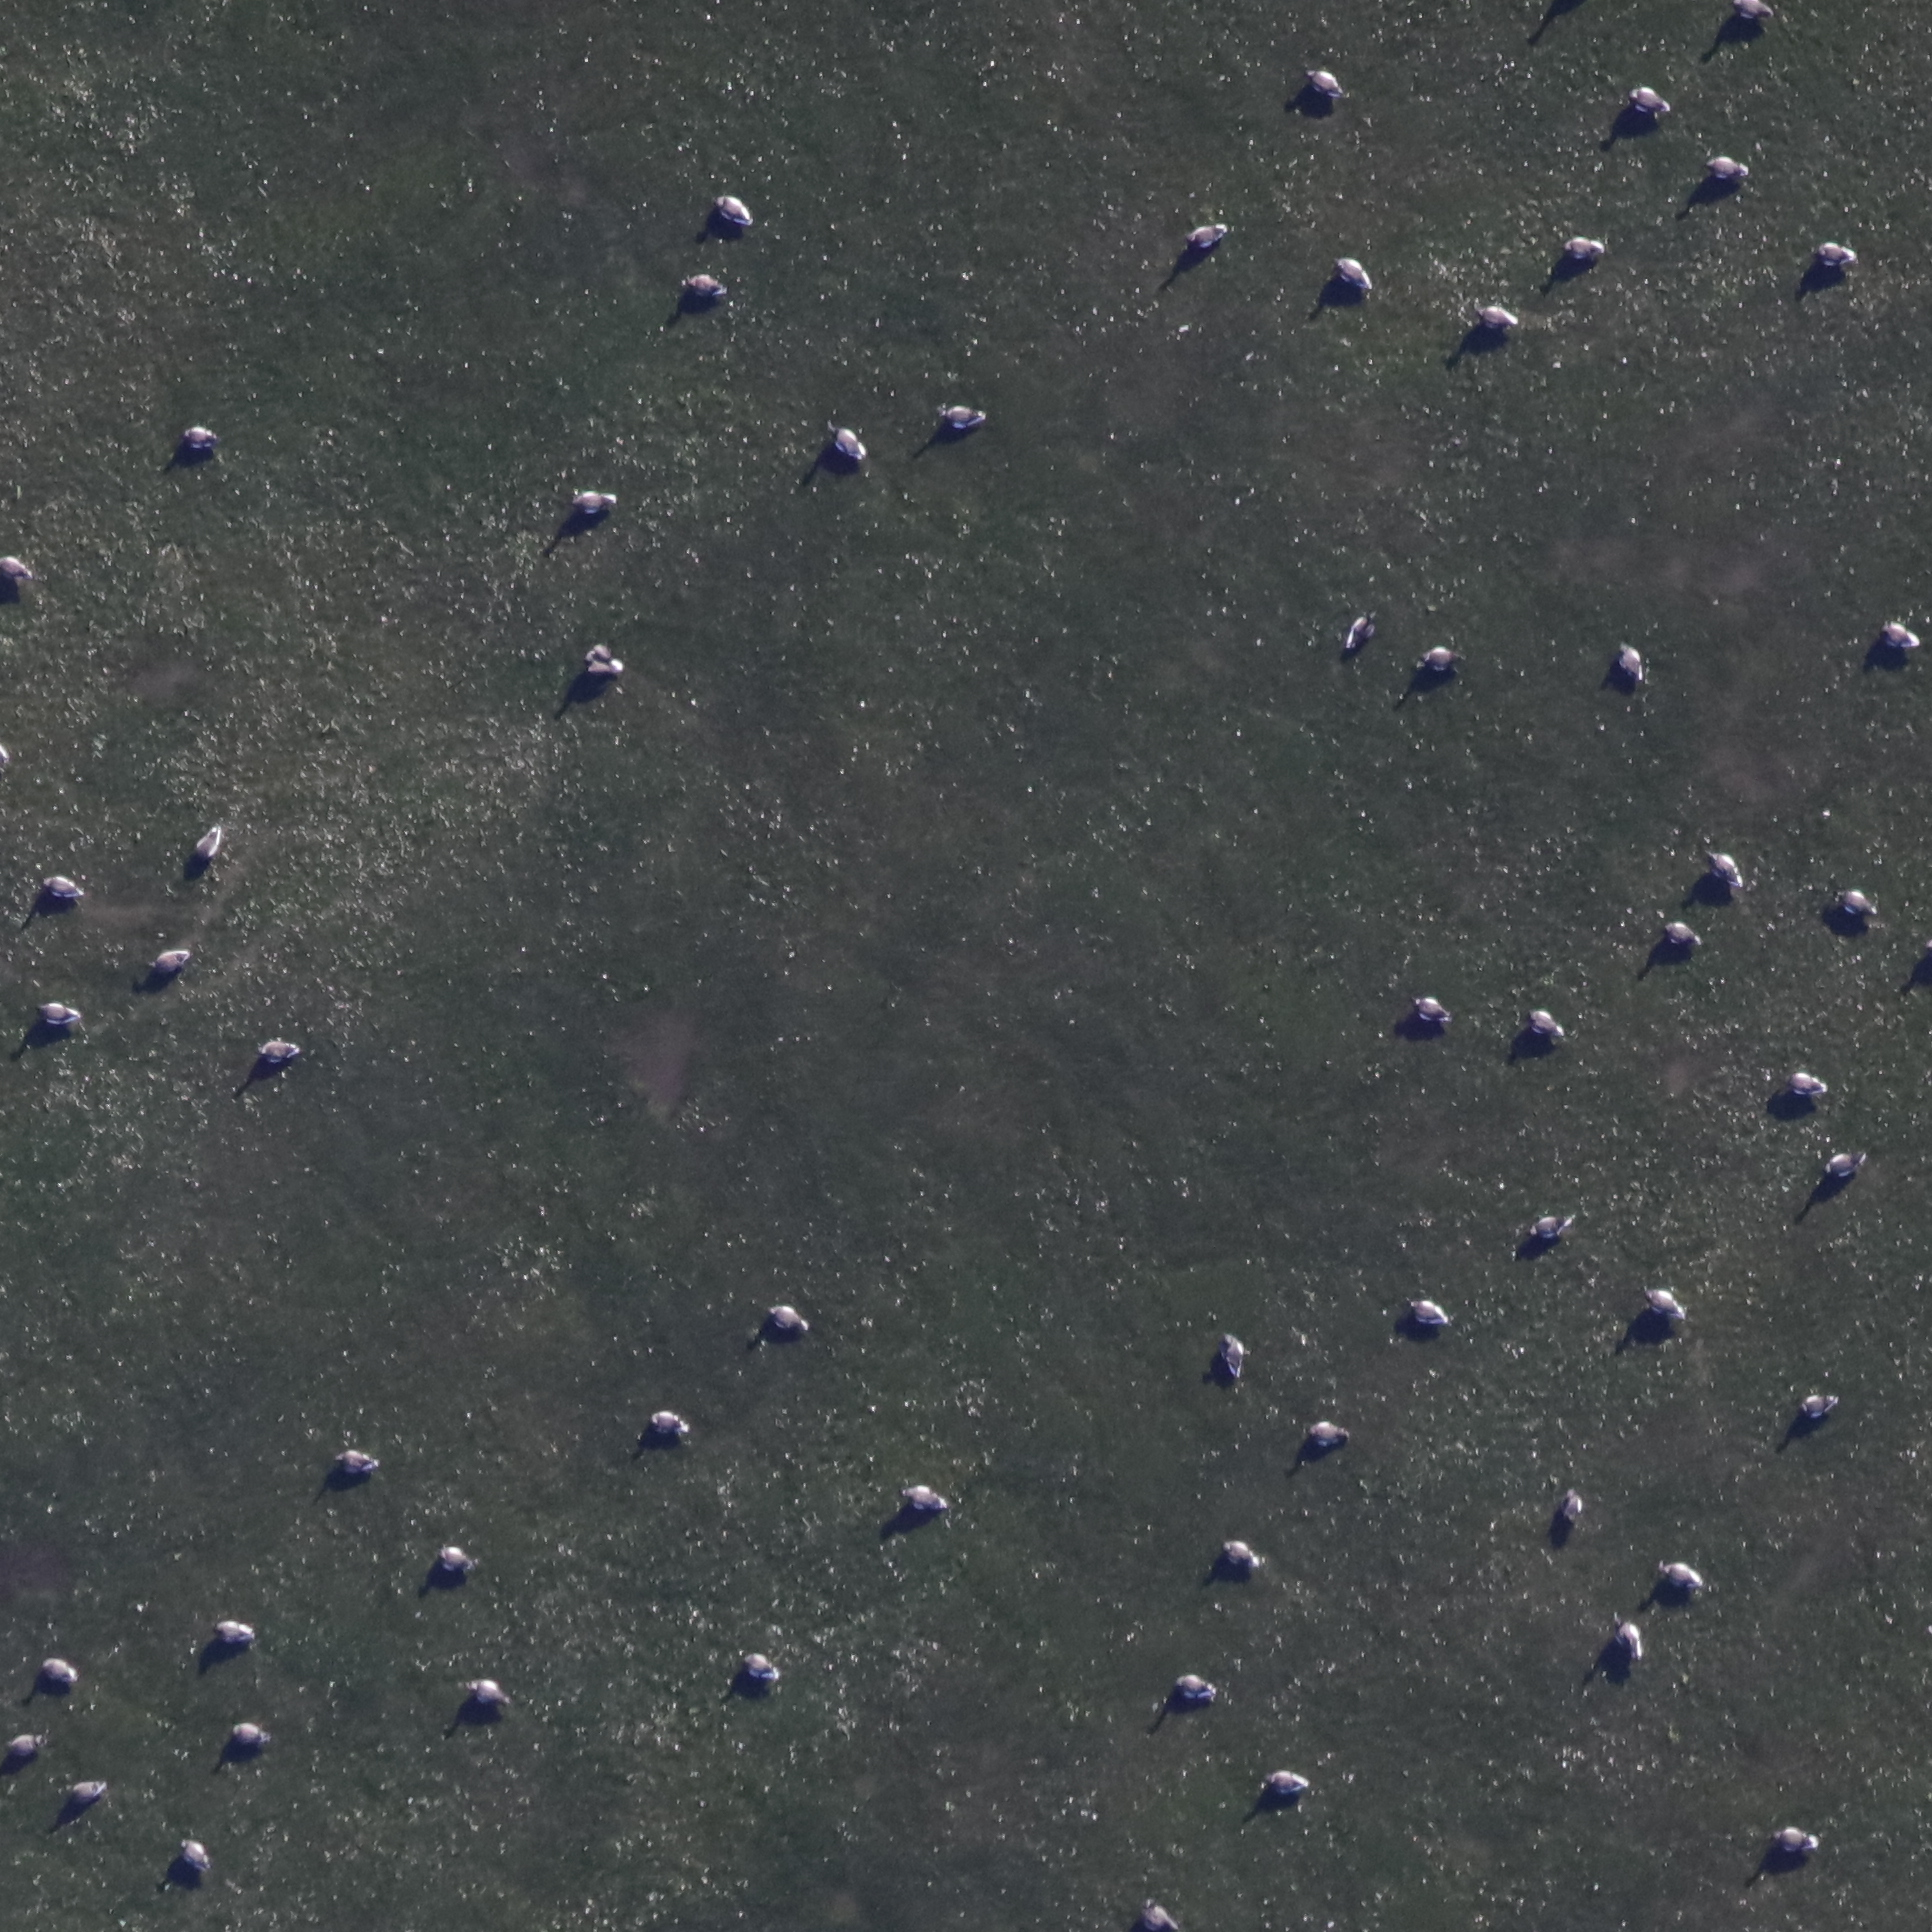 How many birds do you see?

60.